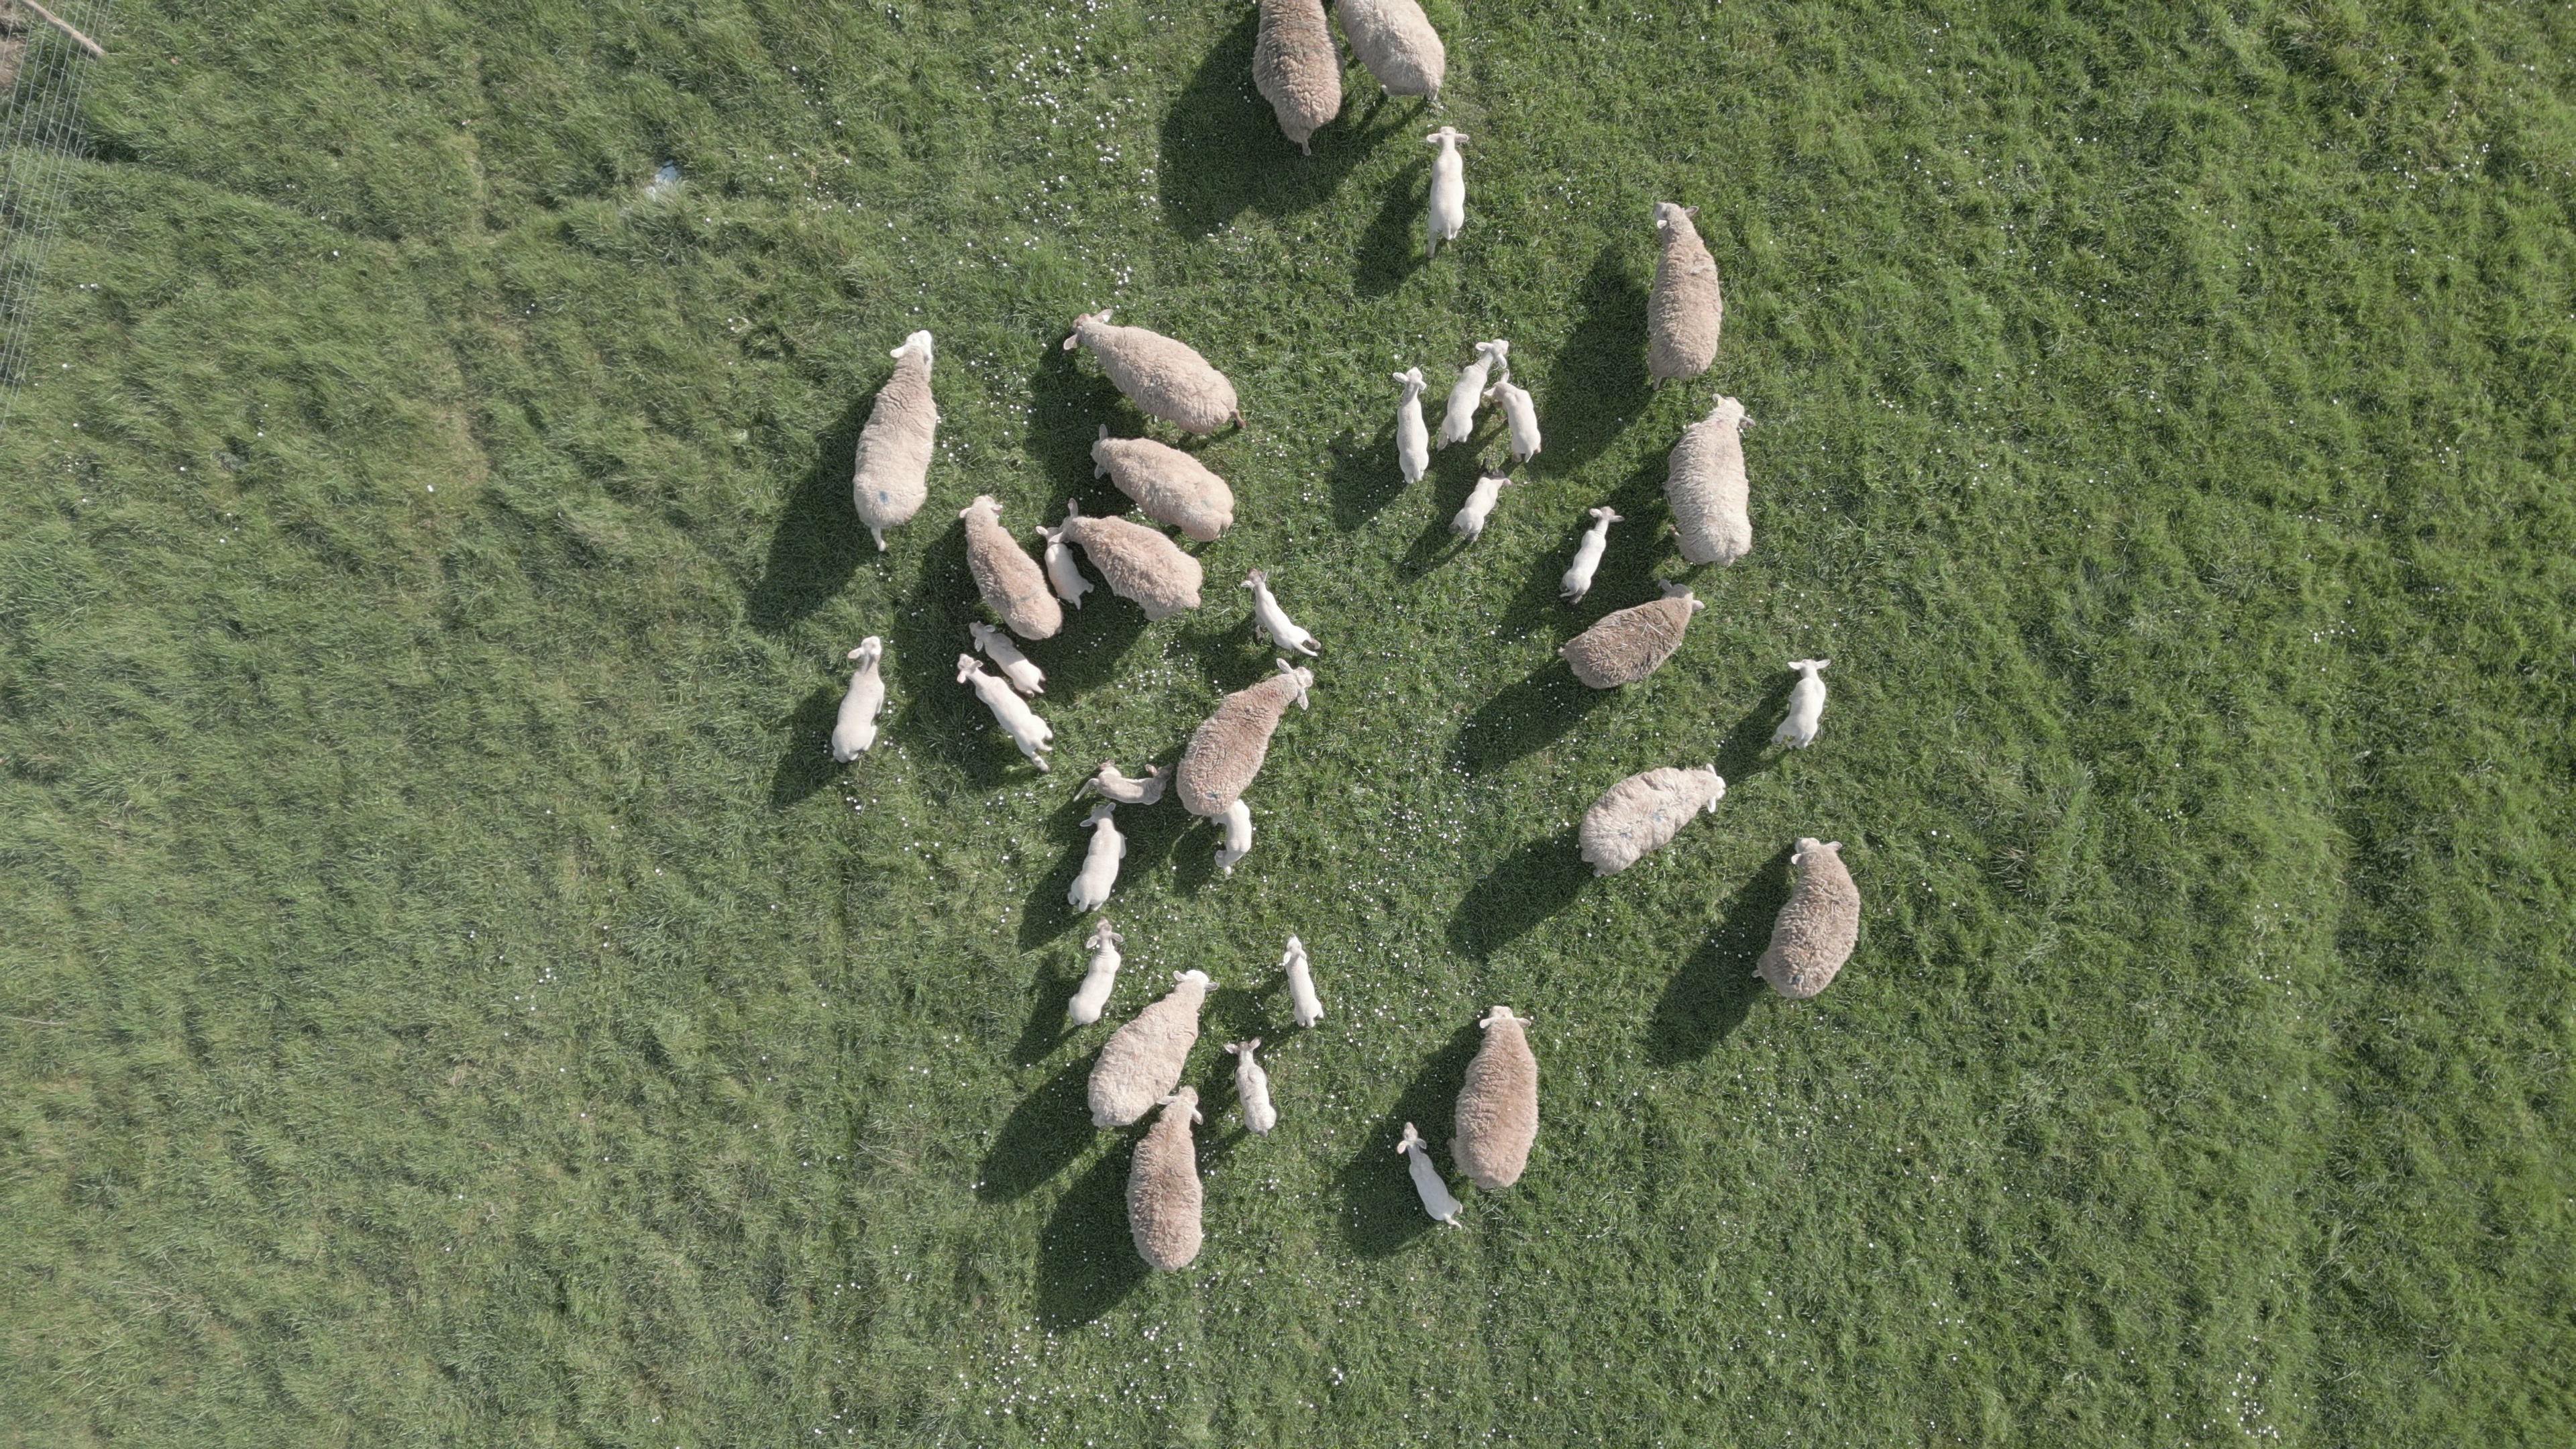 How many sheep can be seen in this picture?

35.